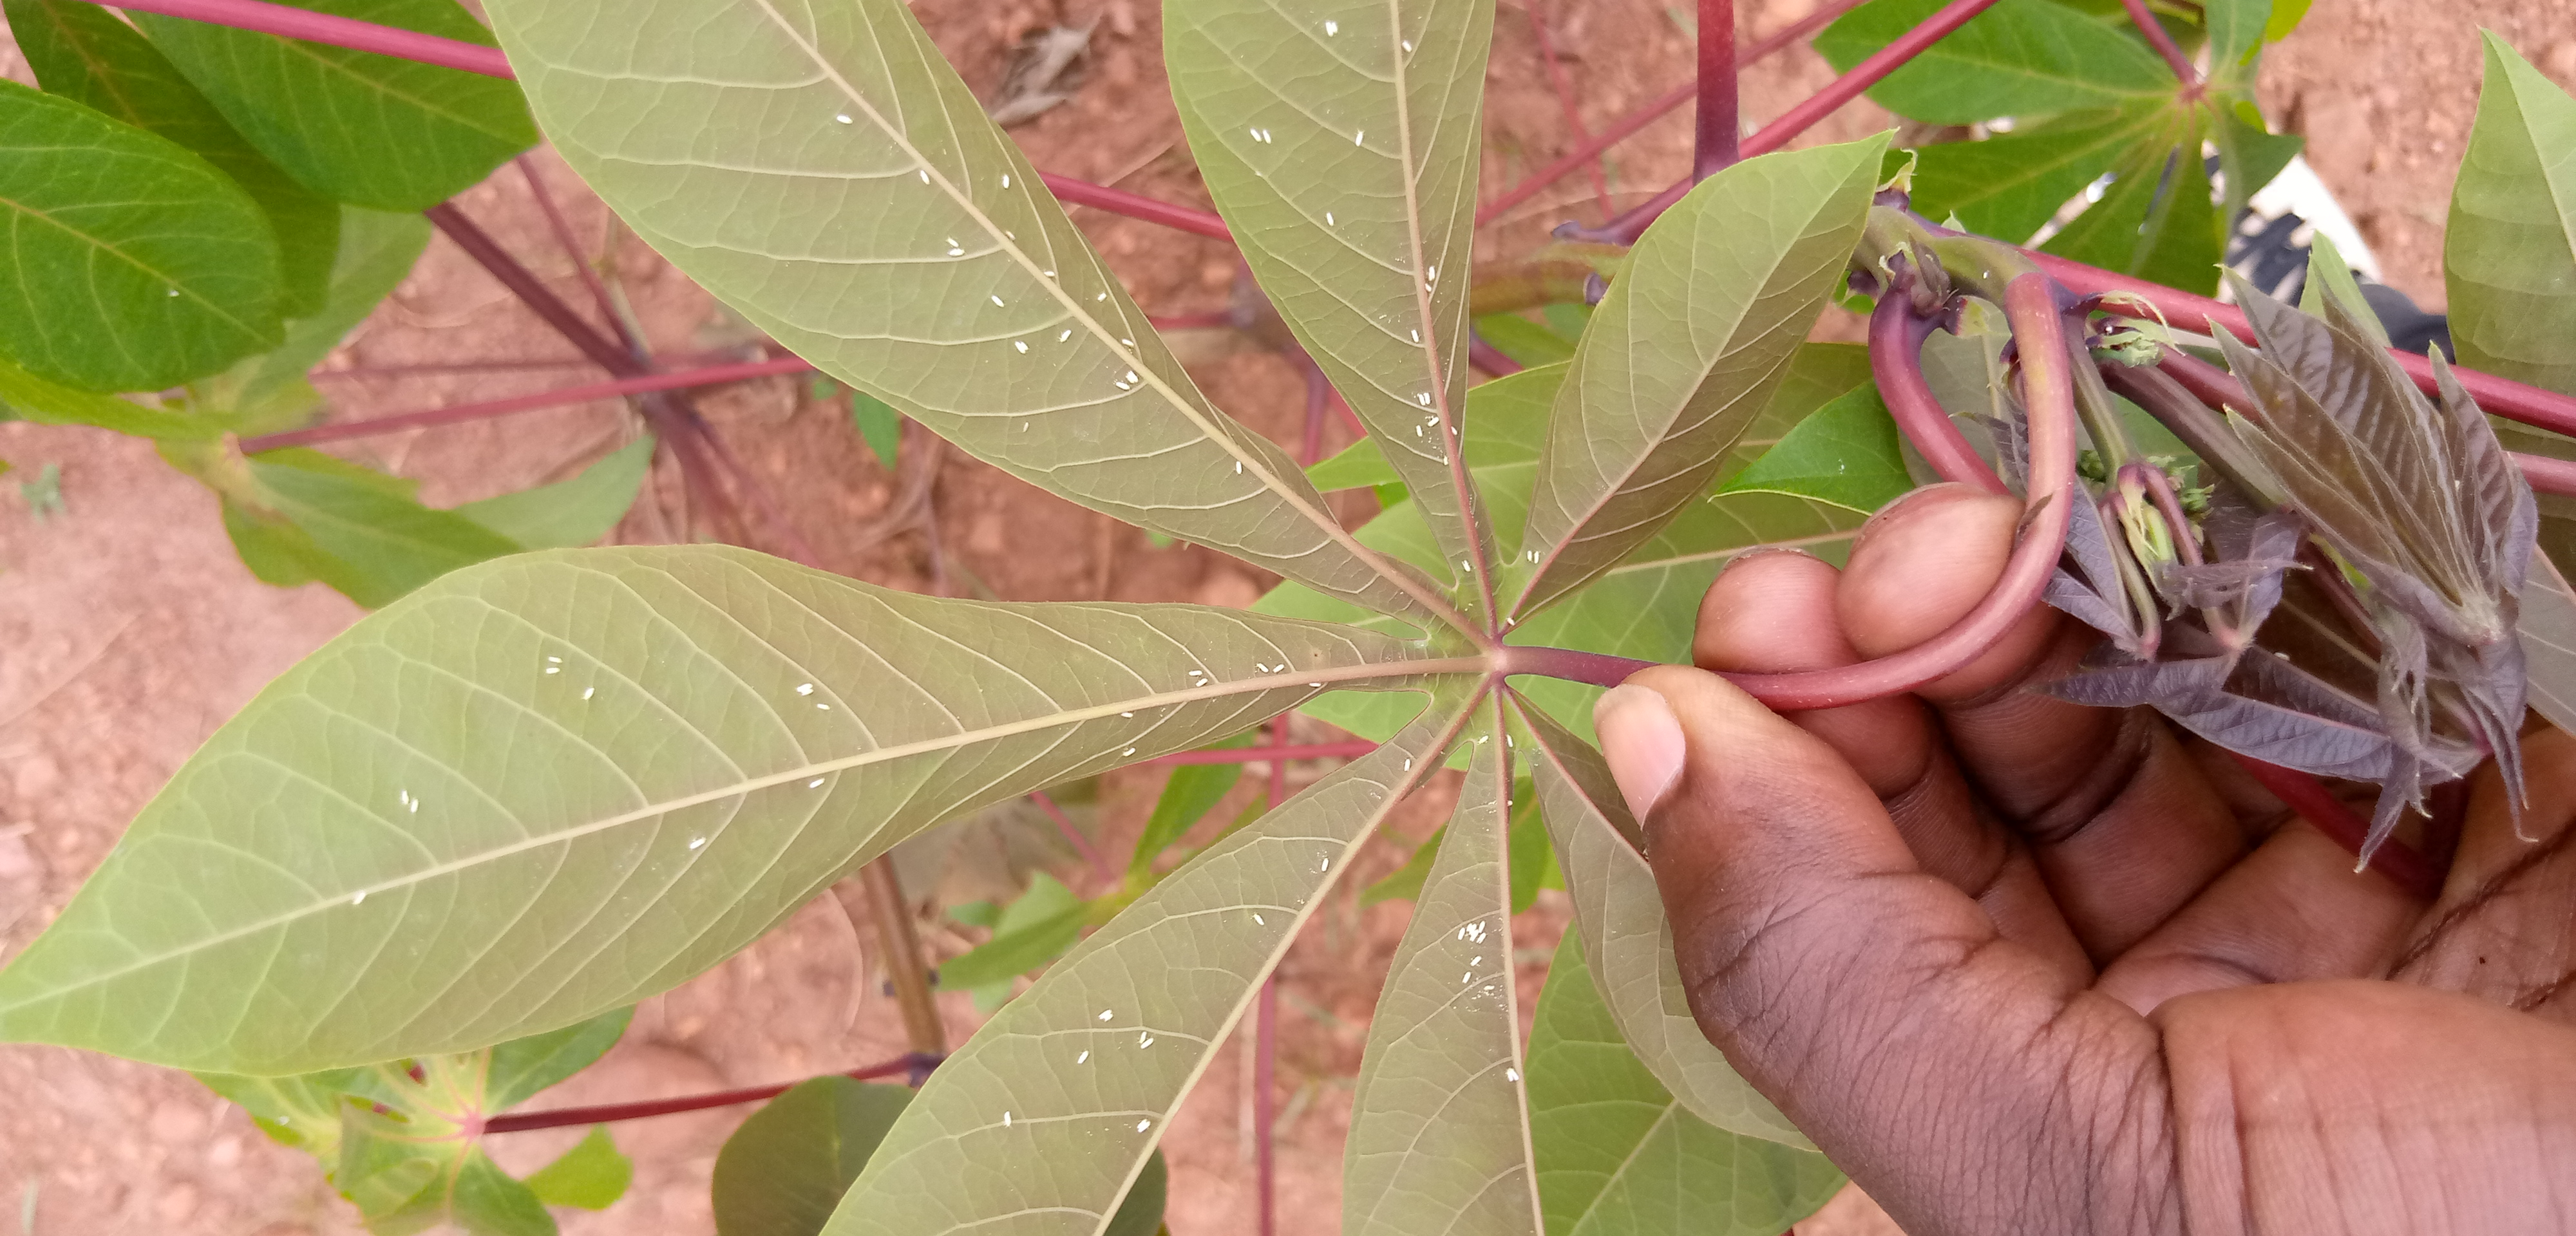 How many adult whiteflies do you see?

79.